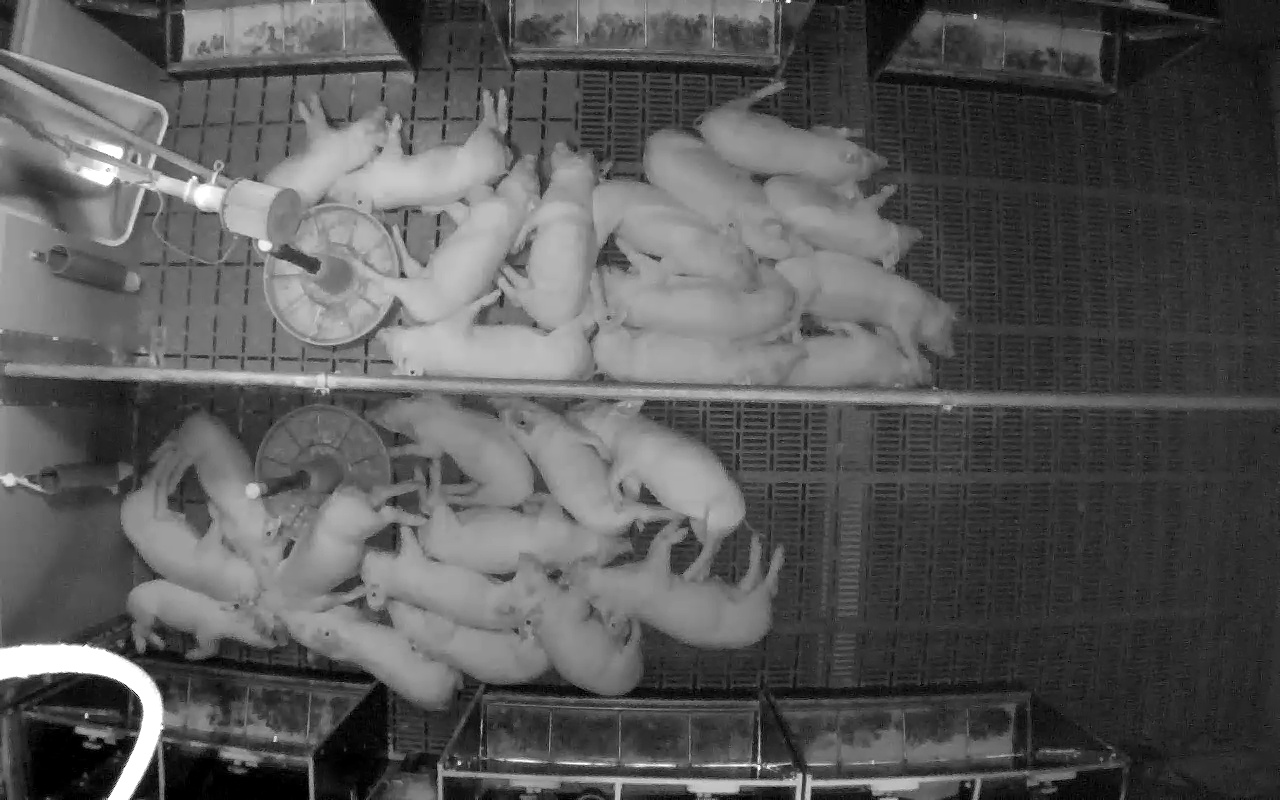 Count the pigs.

26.